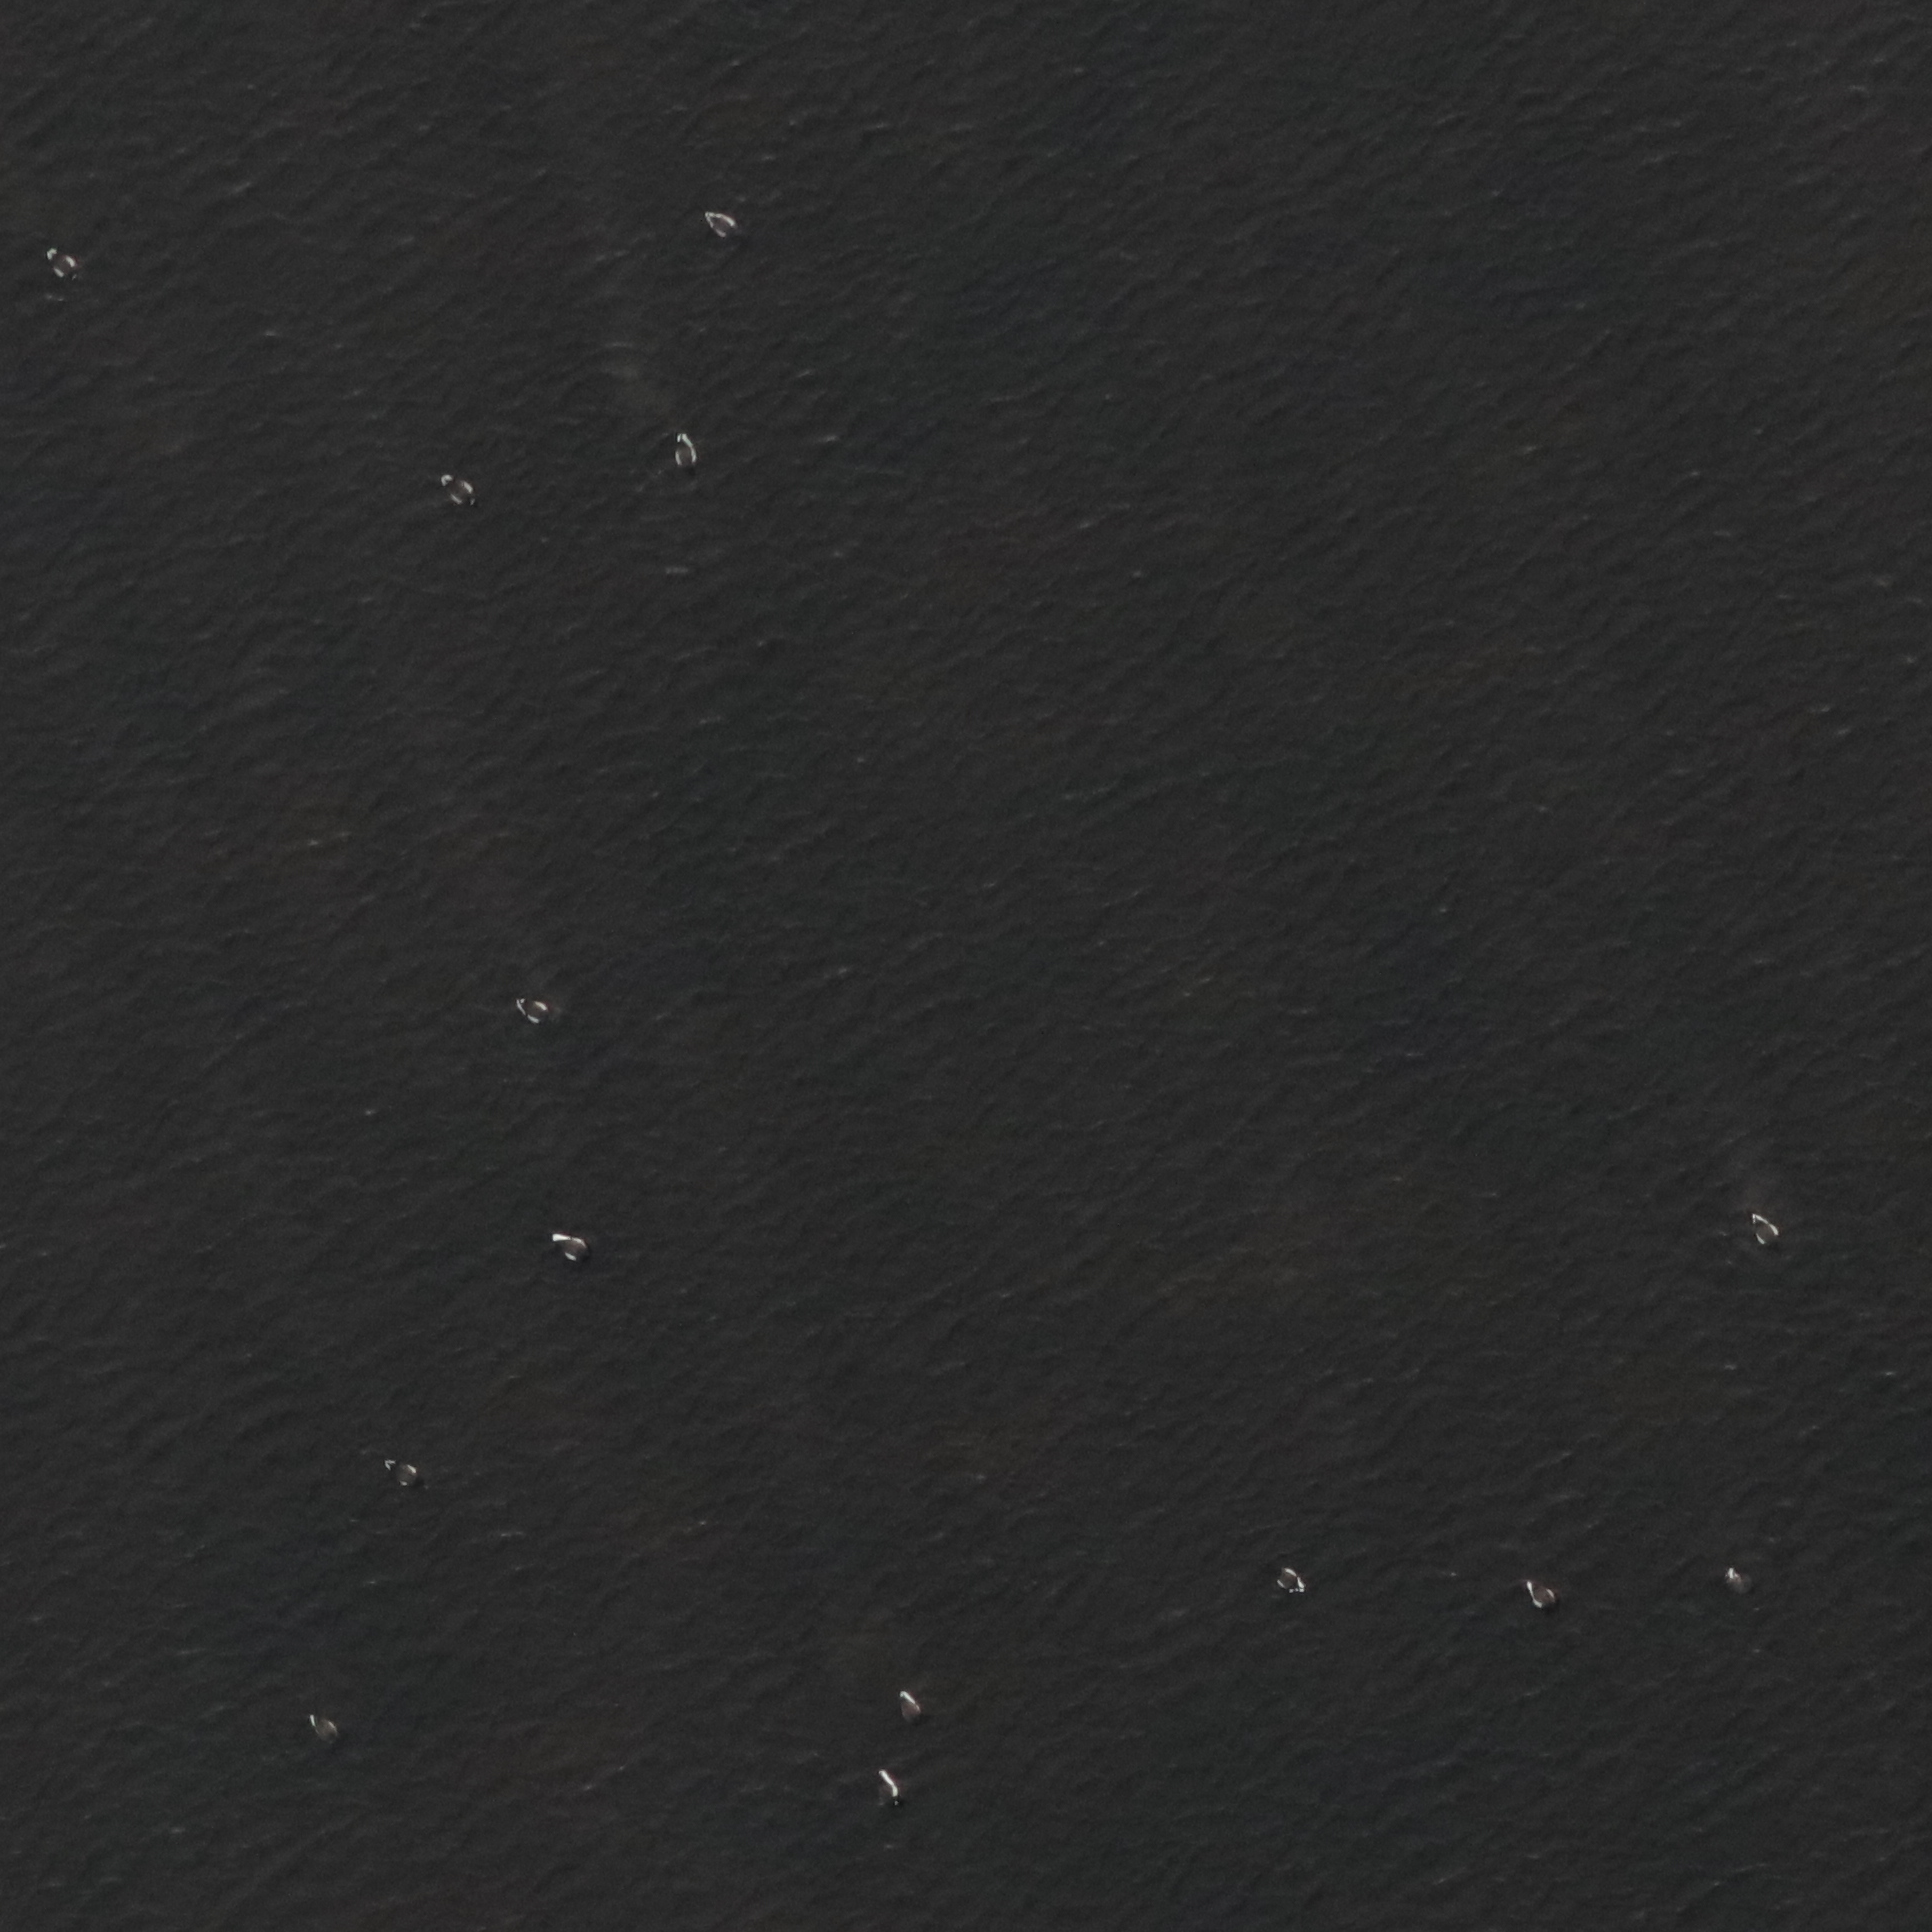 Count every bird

14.